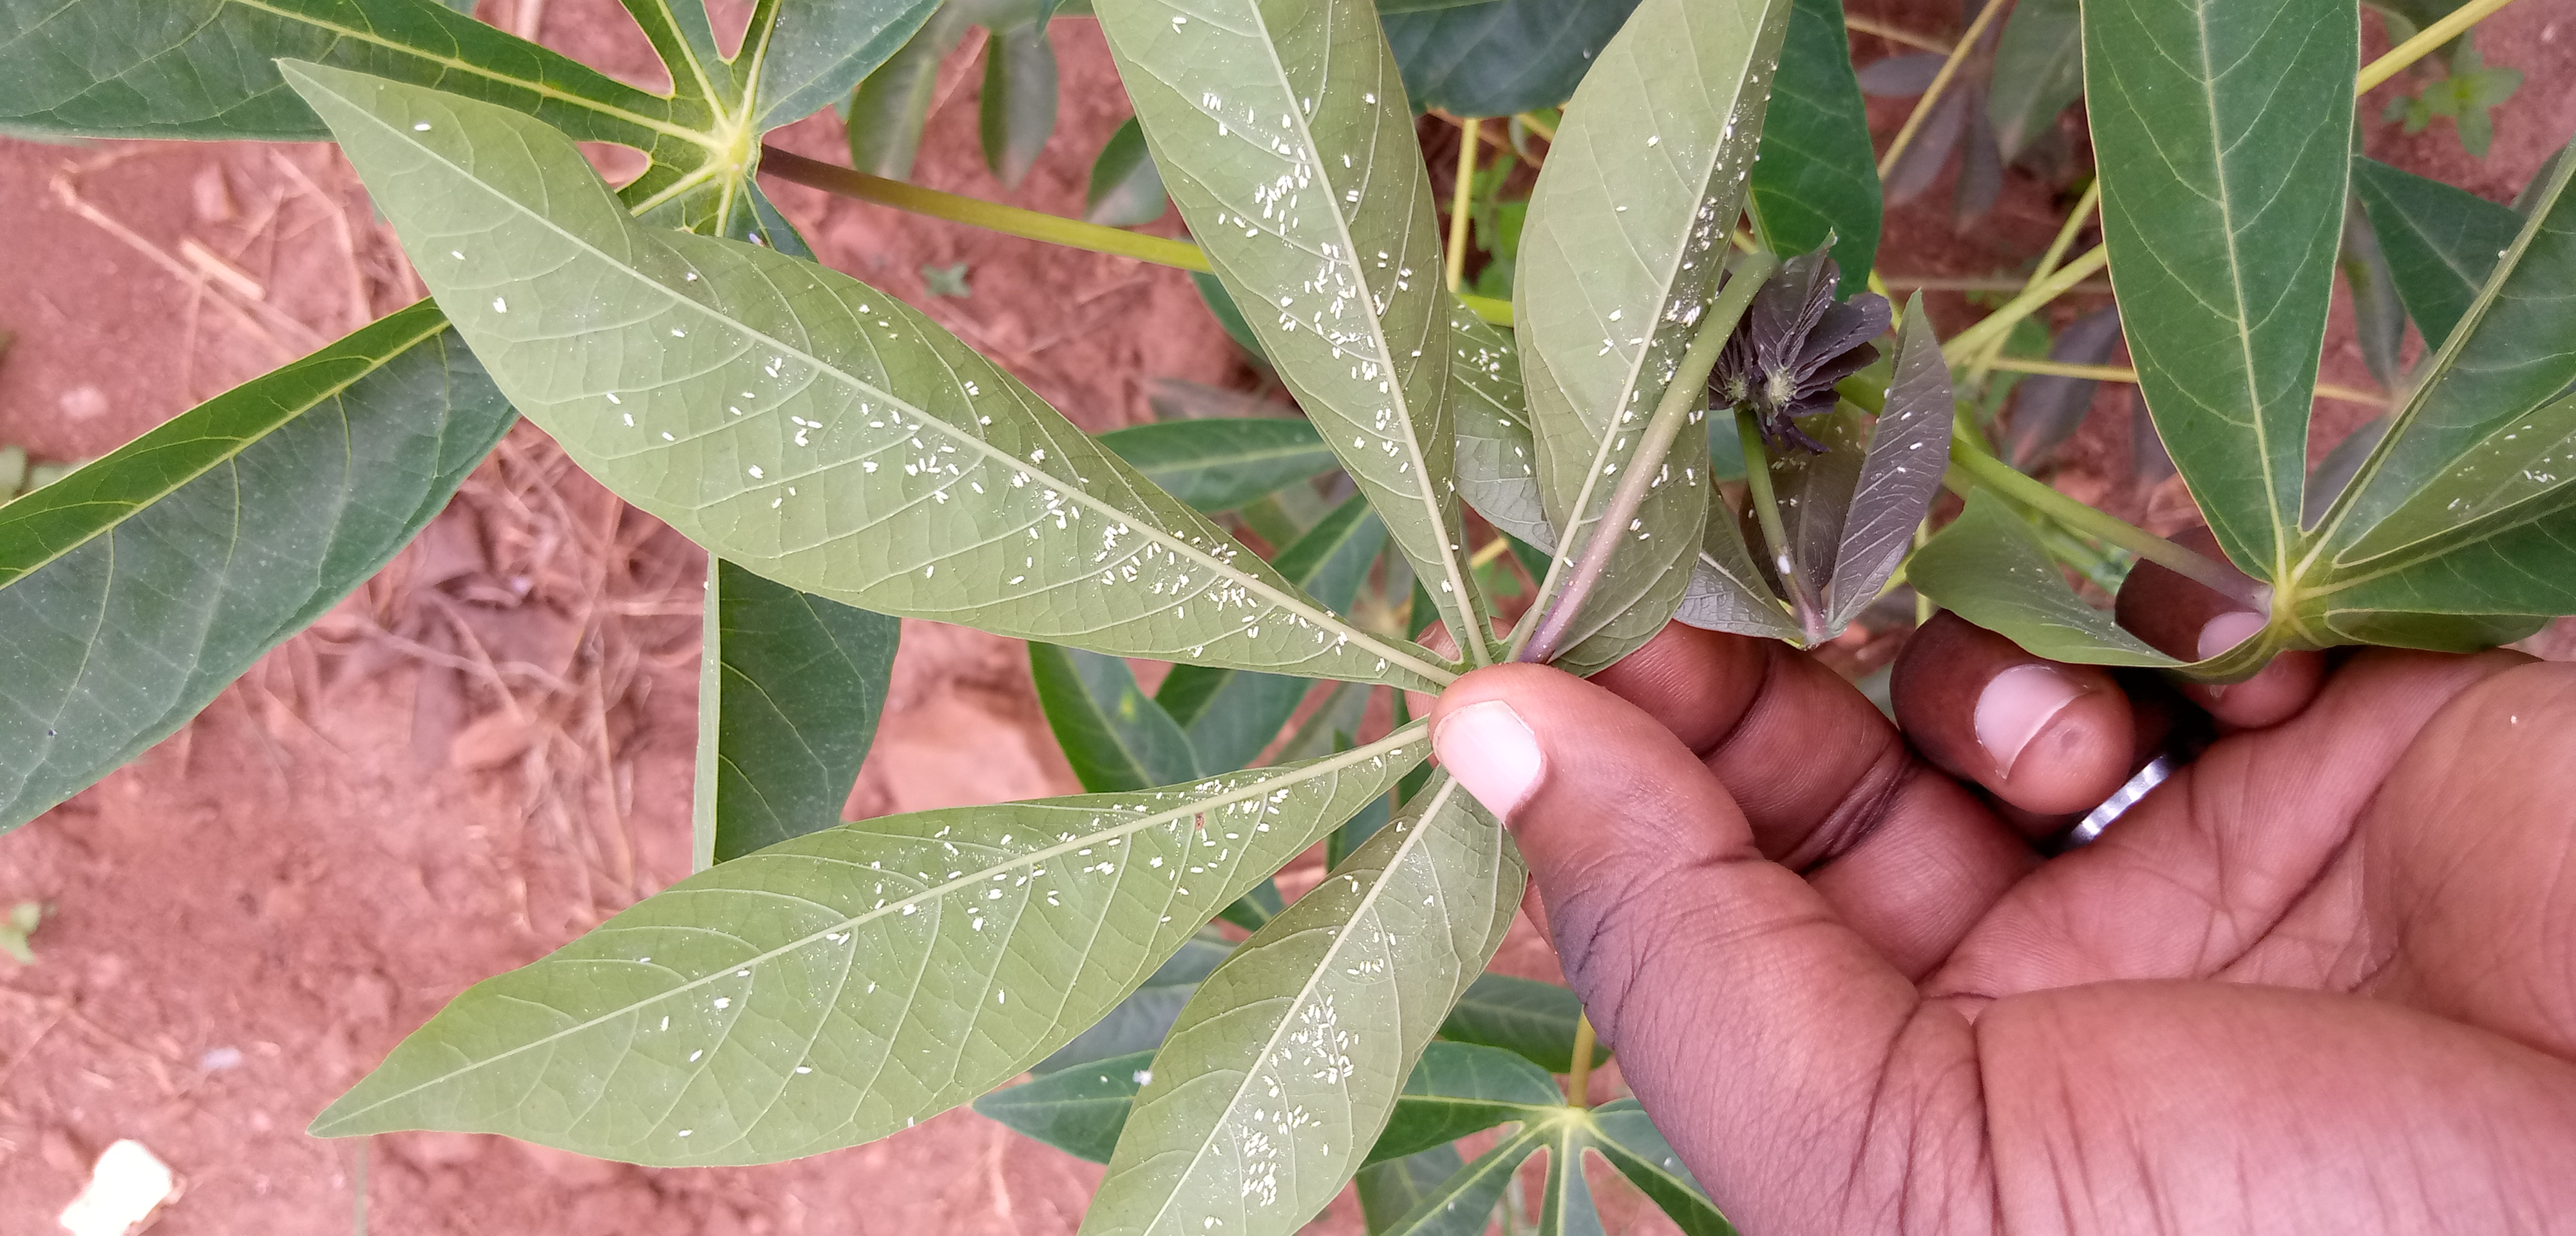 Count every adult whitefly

446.